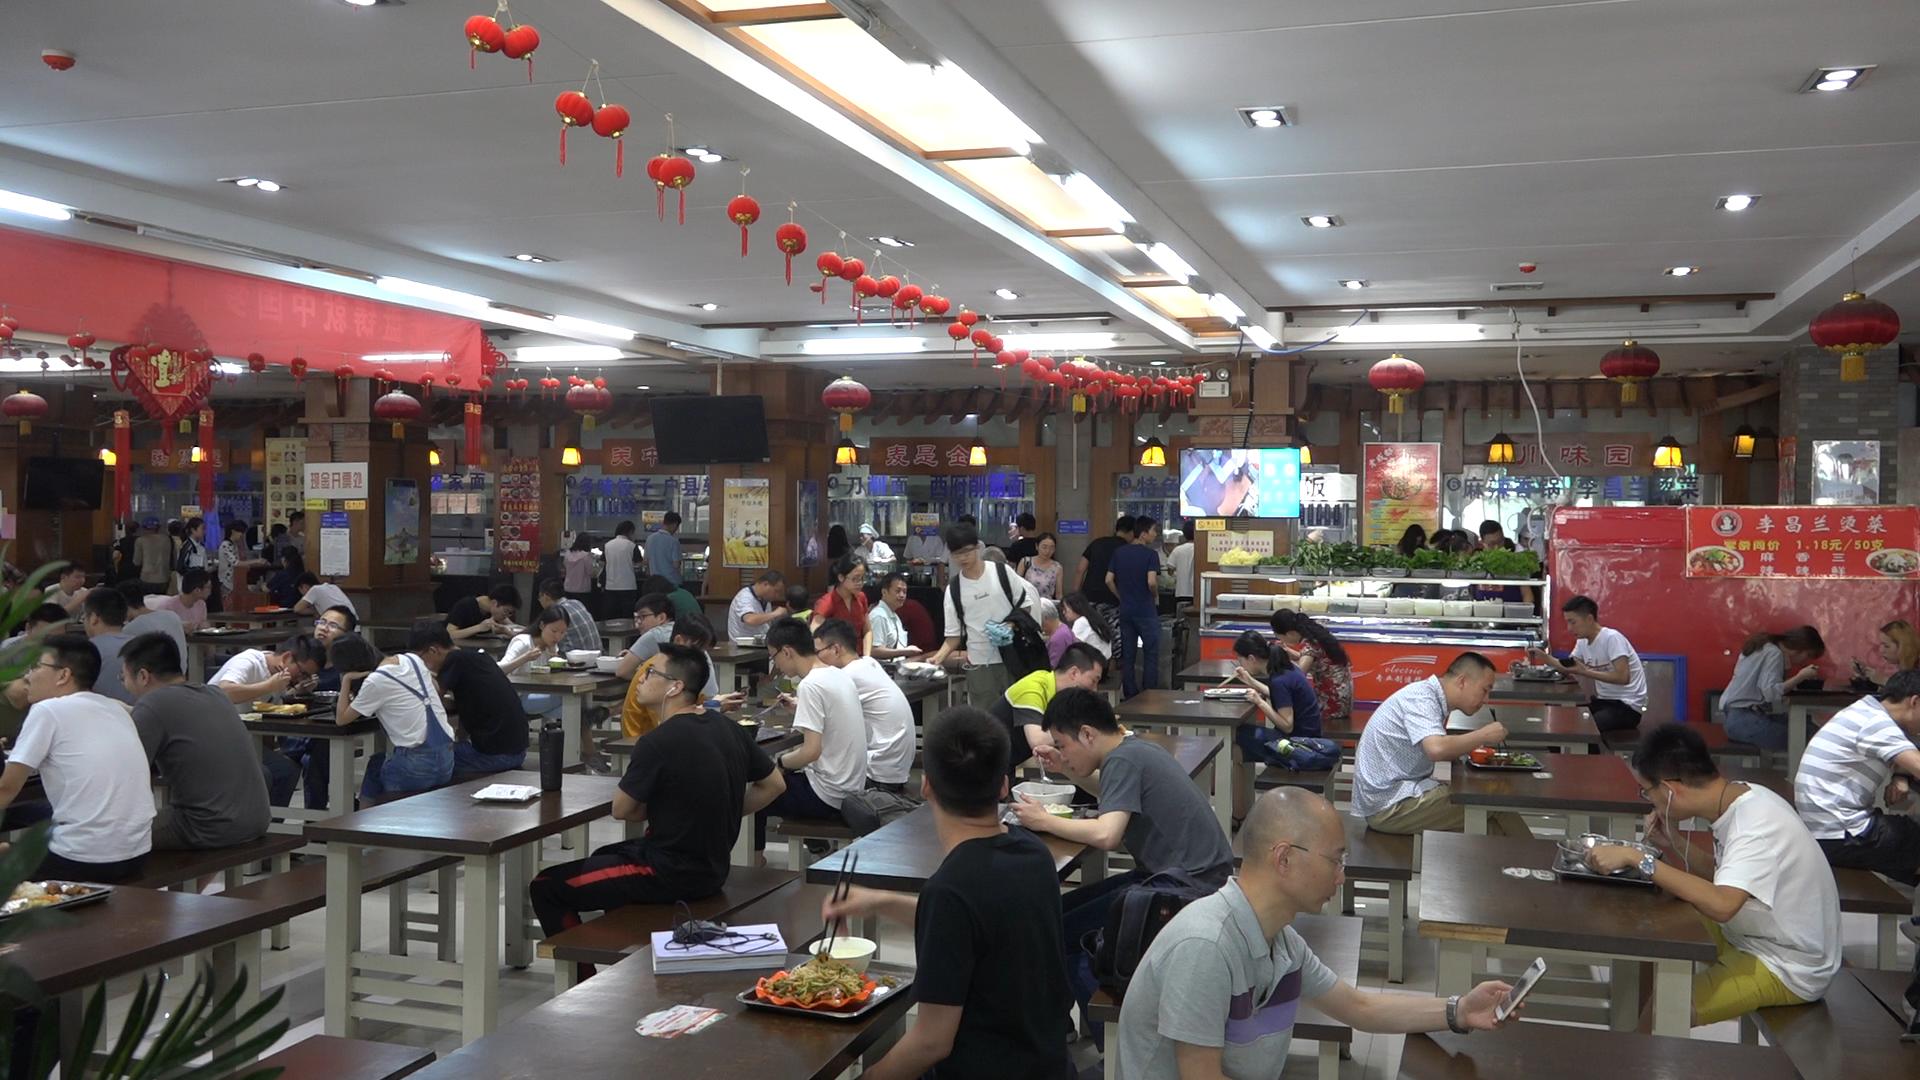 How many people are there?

66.